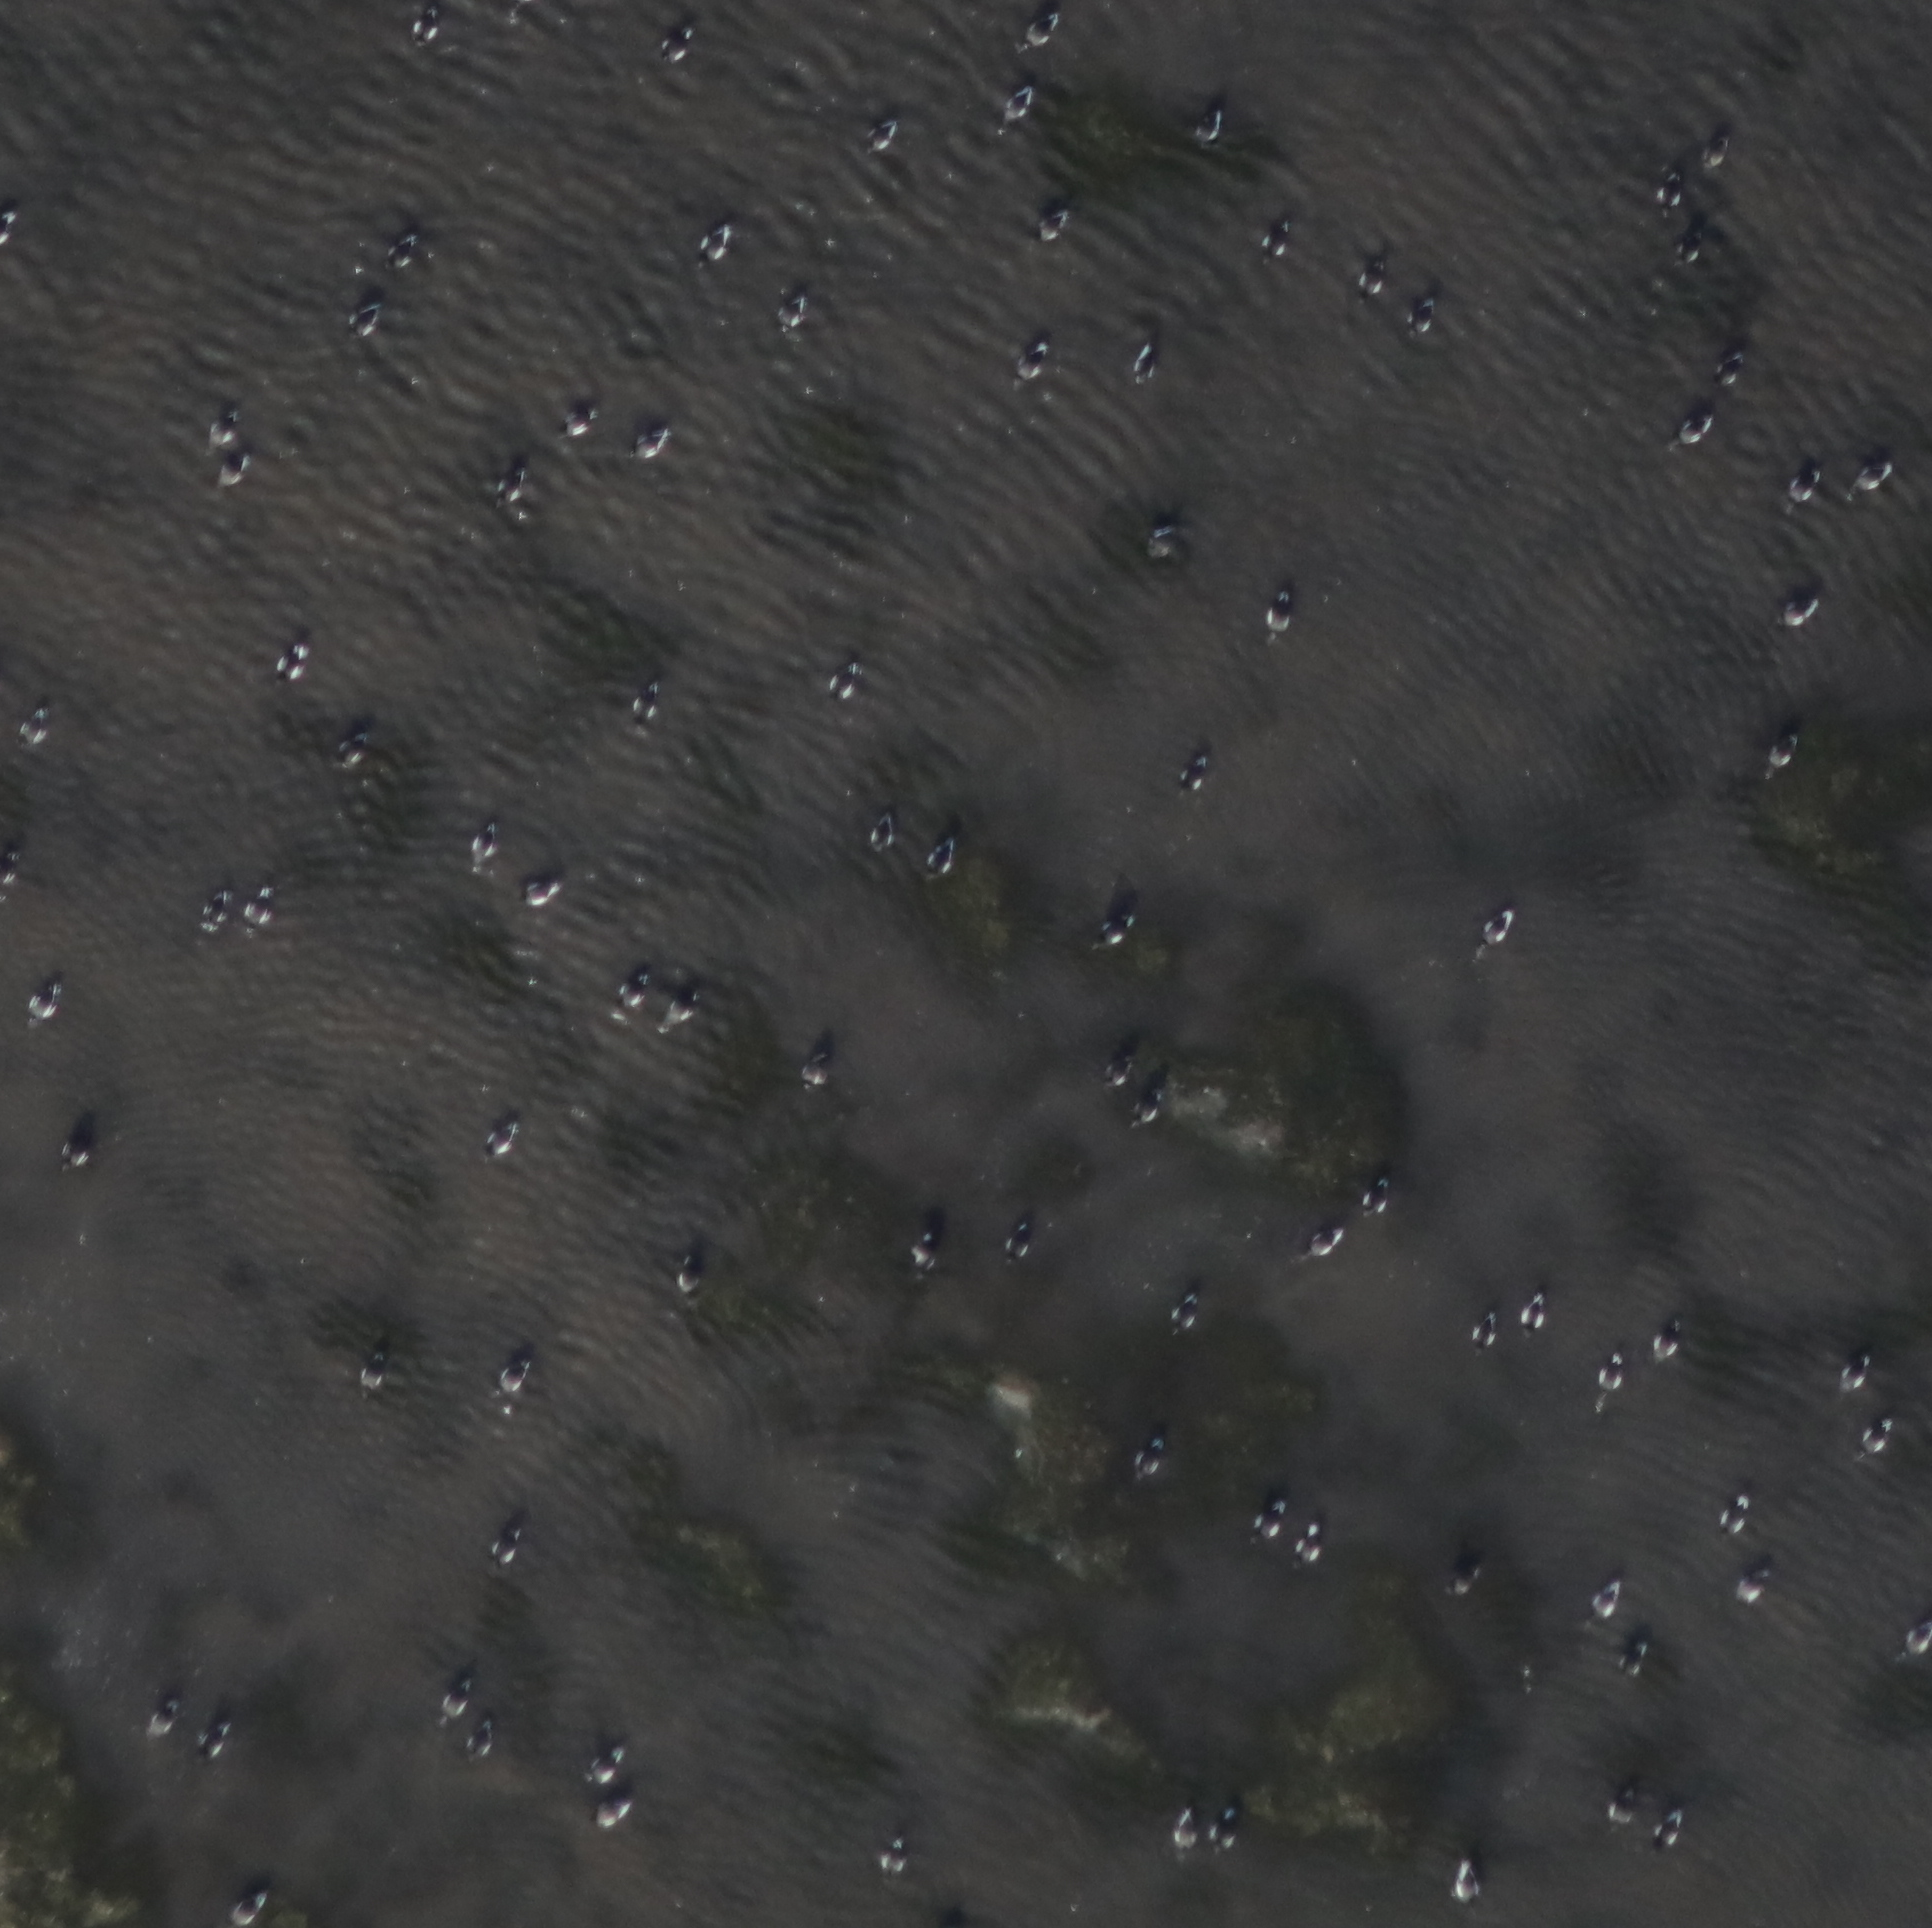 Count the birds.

91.